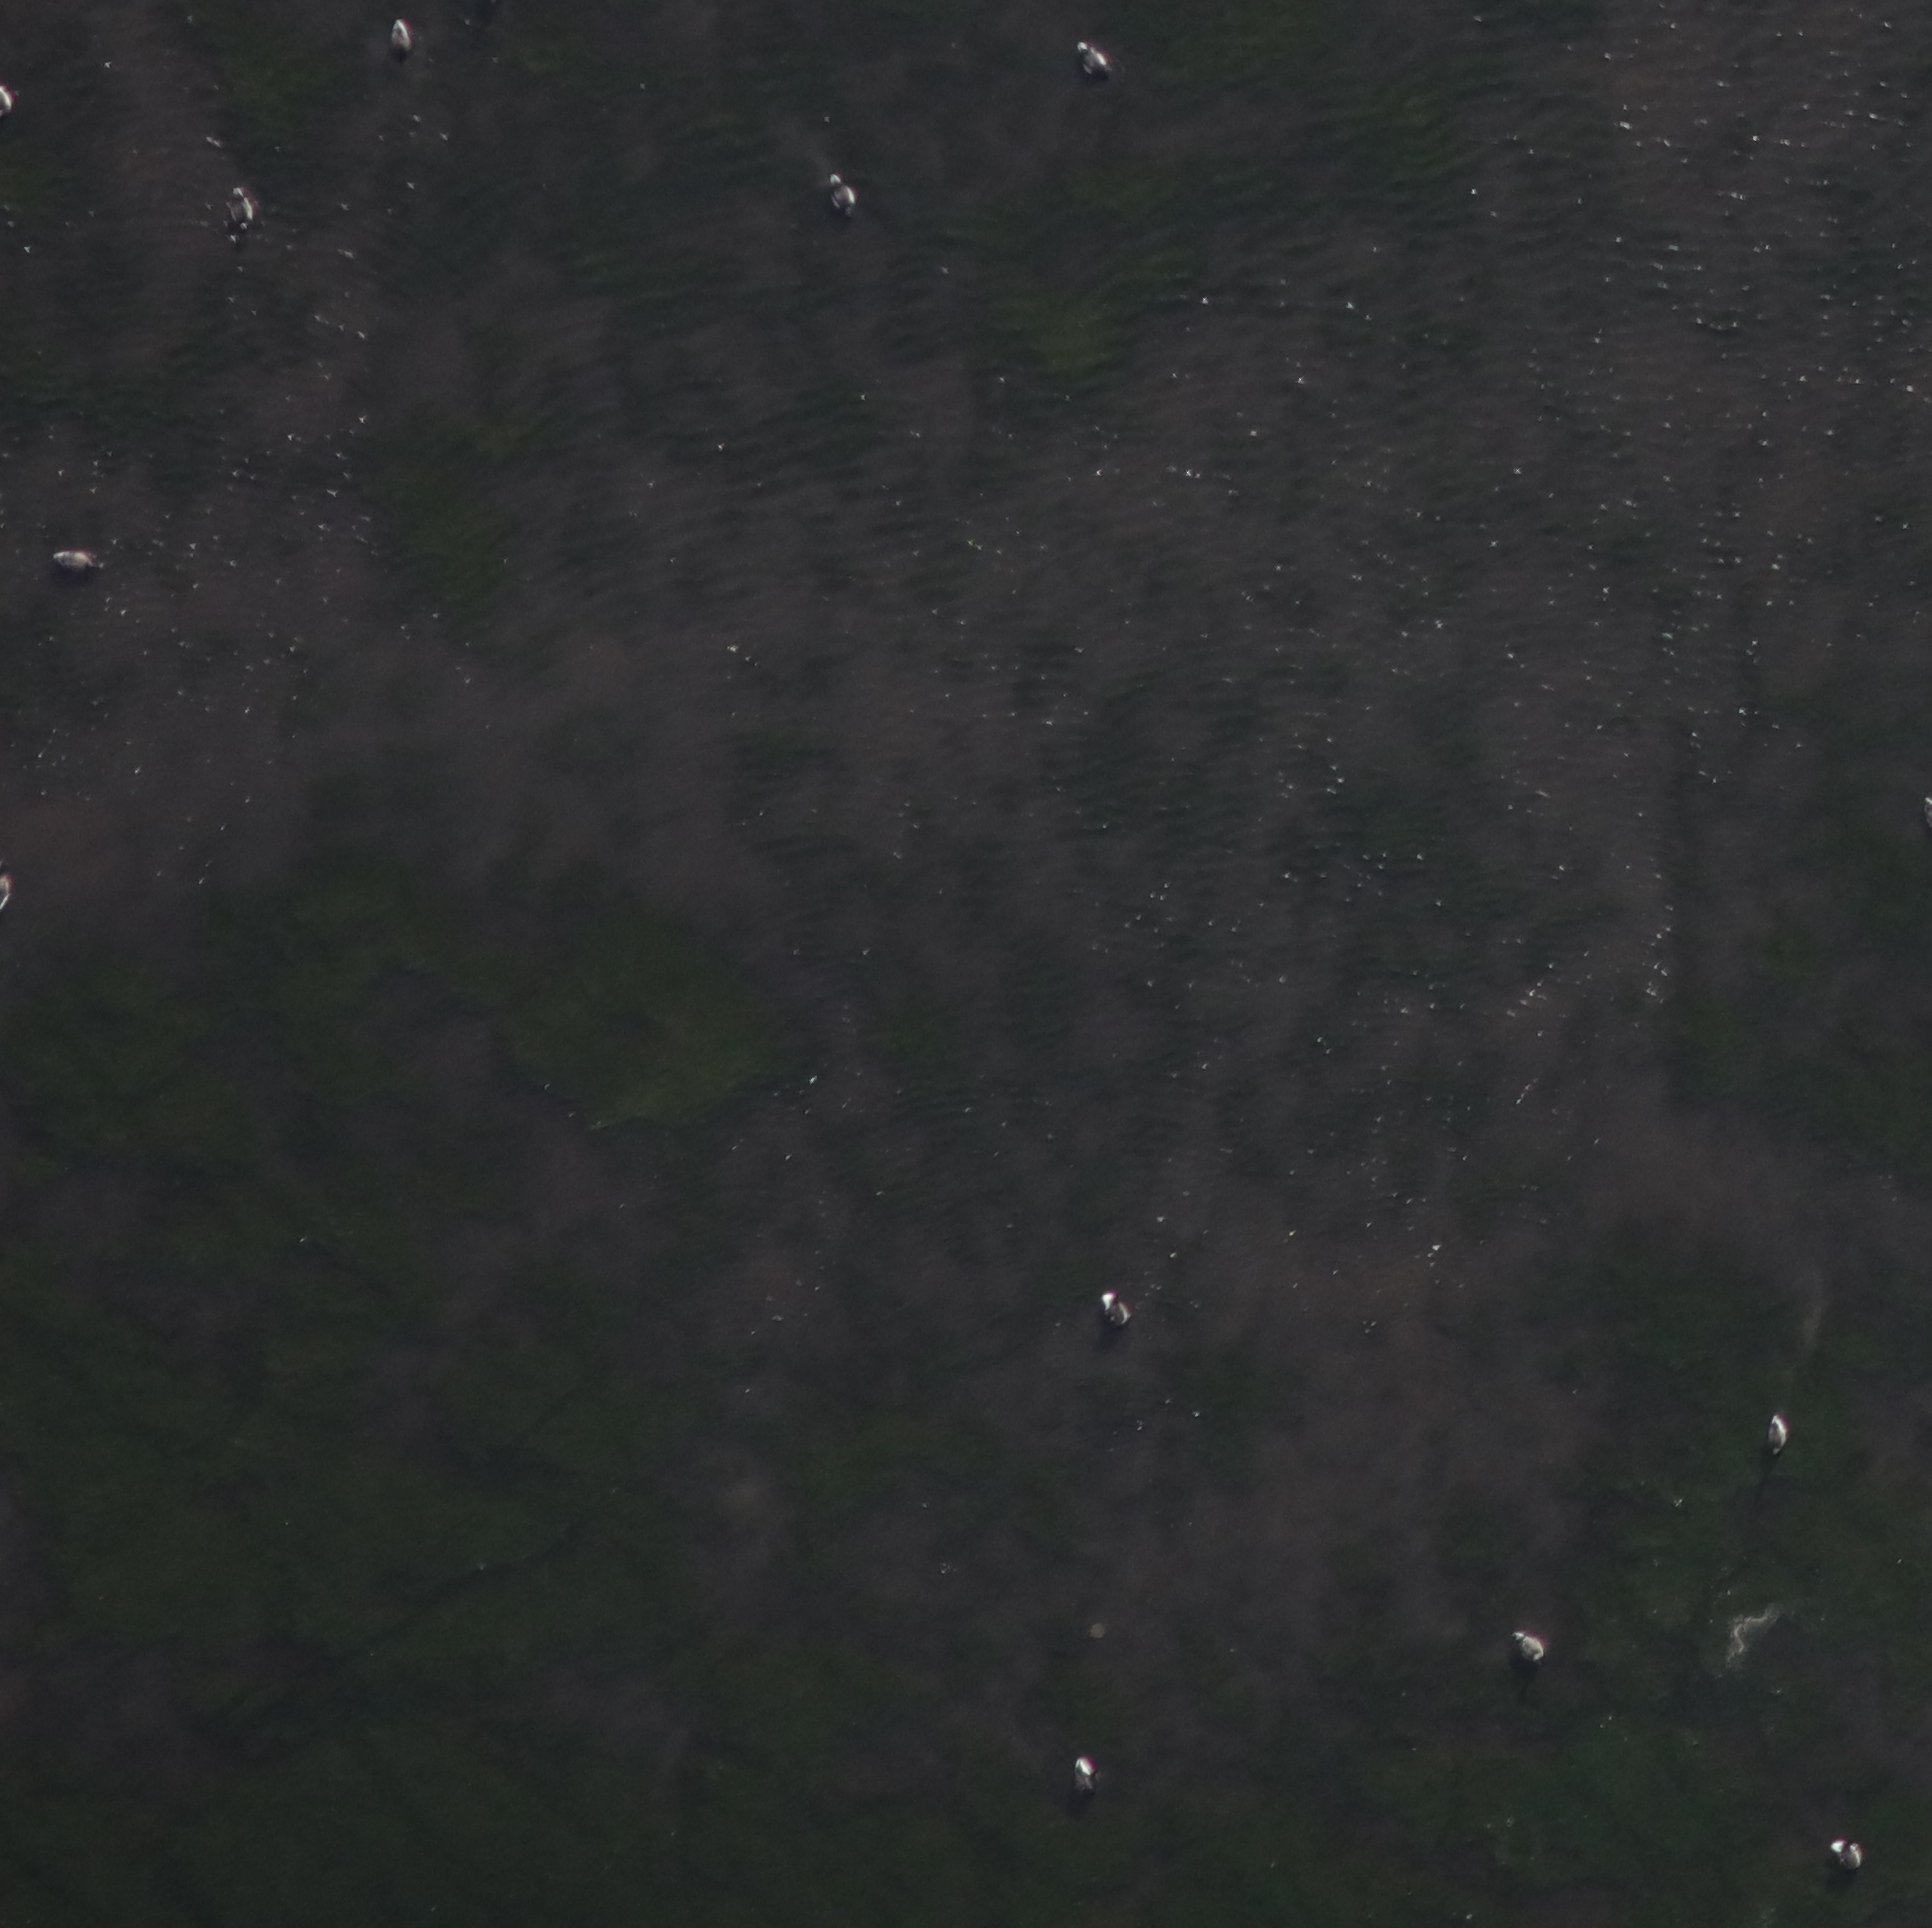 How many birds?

10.